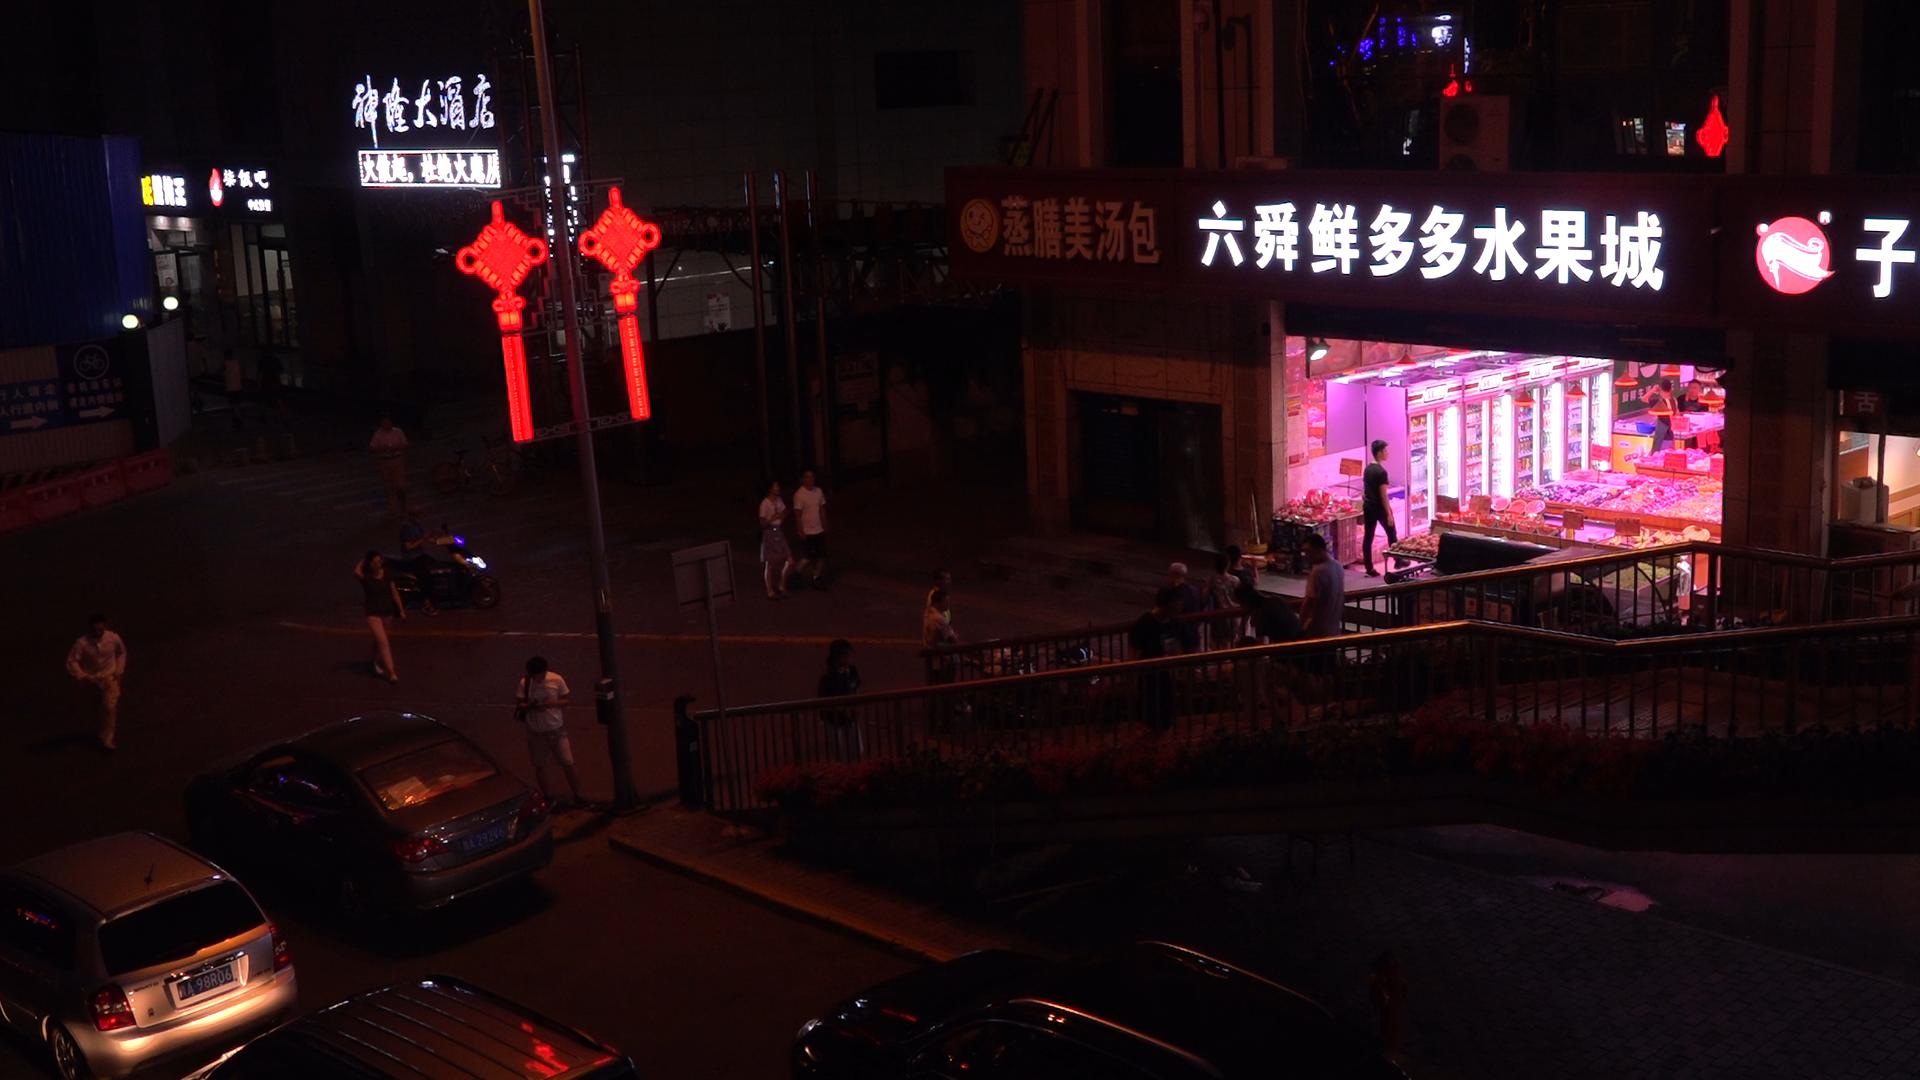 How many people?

25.